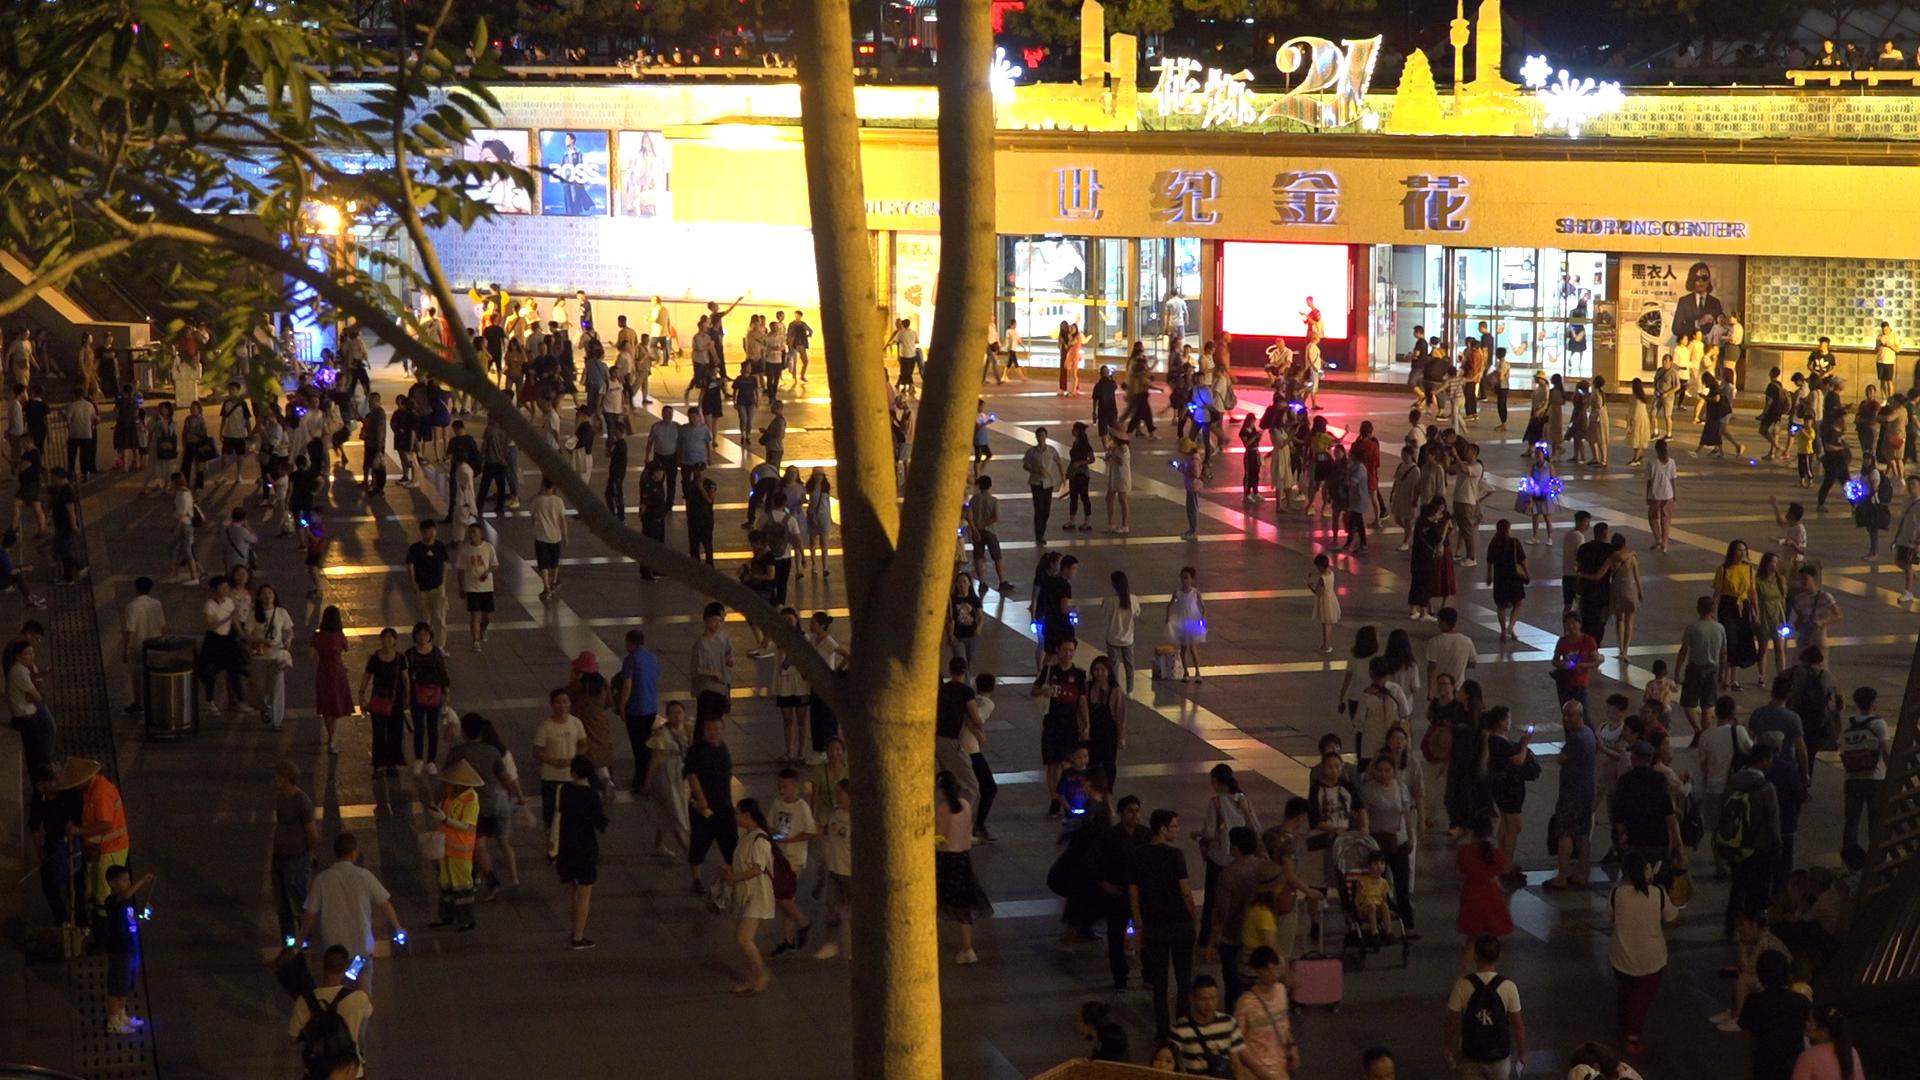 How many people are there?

268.